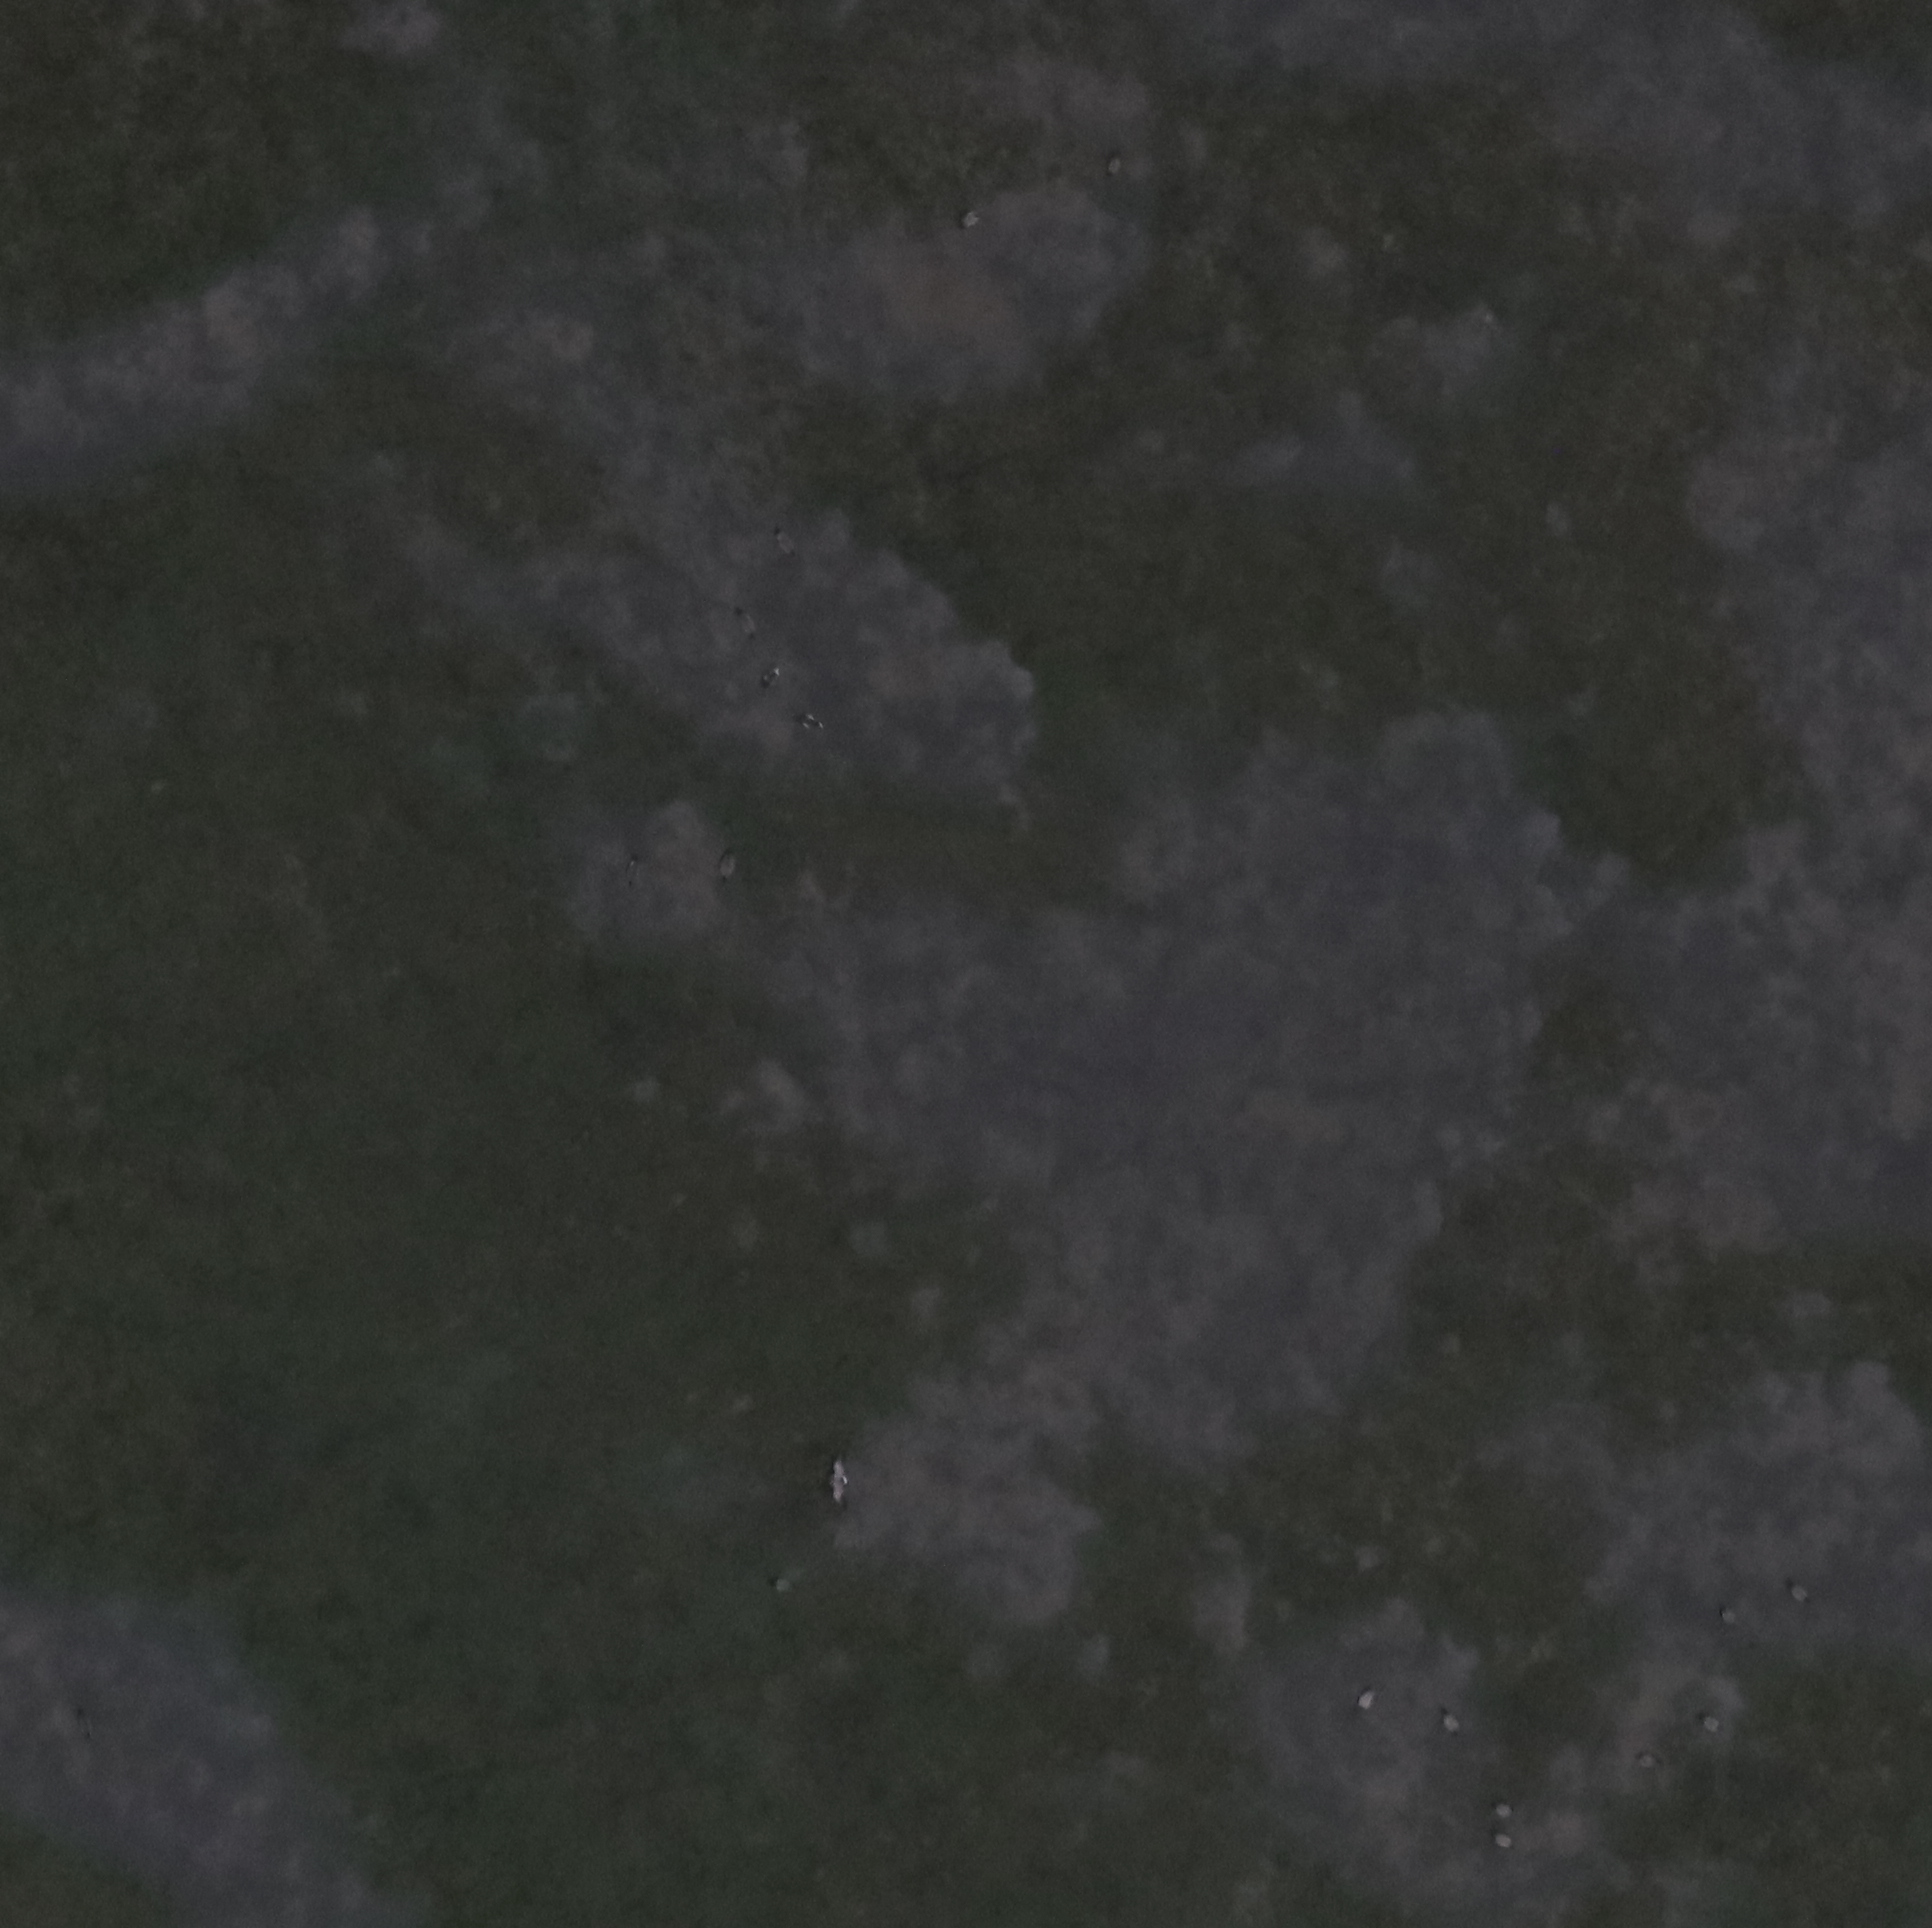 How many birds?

20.